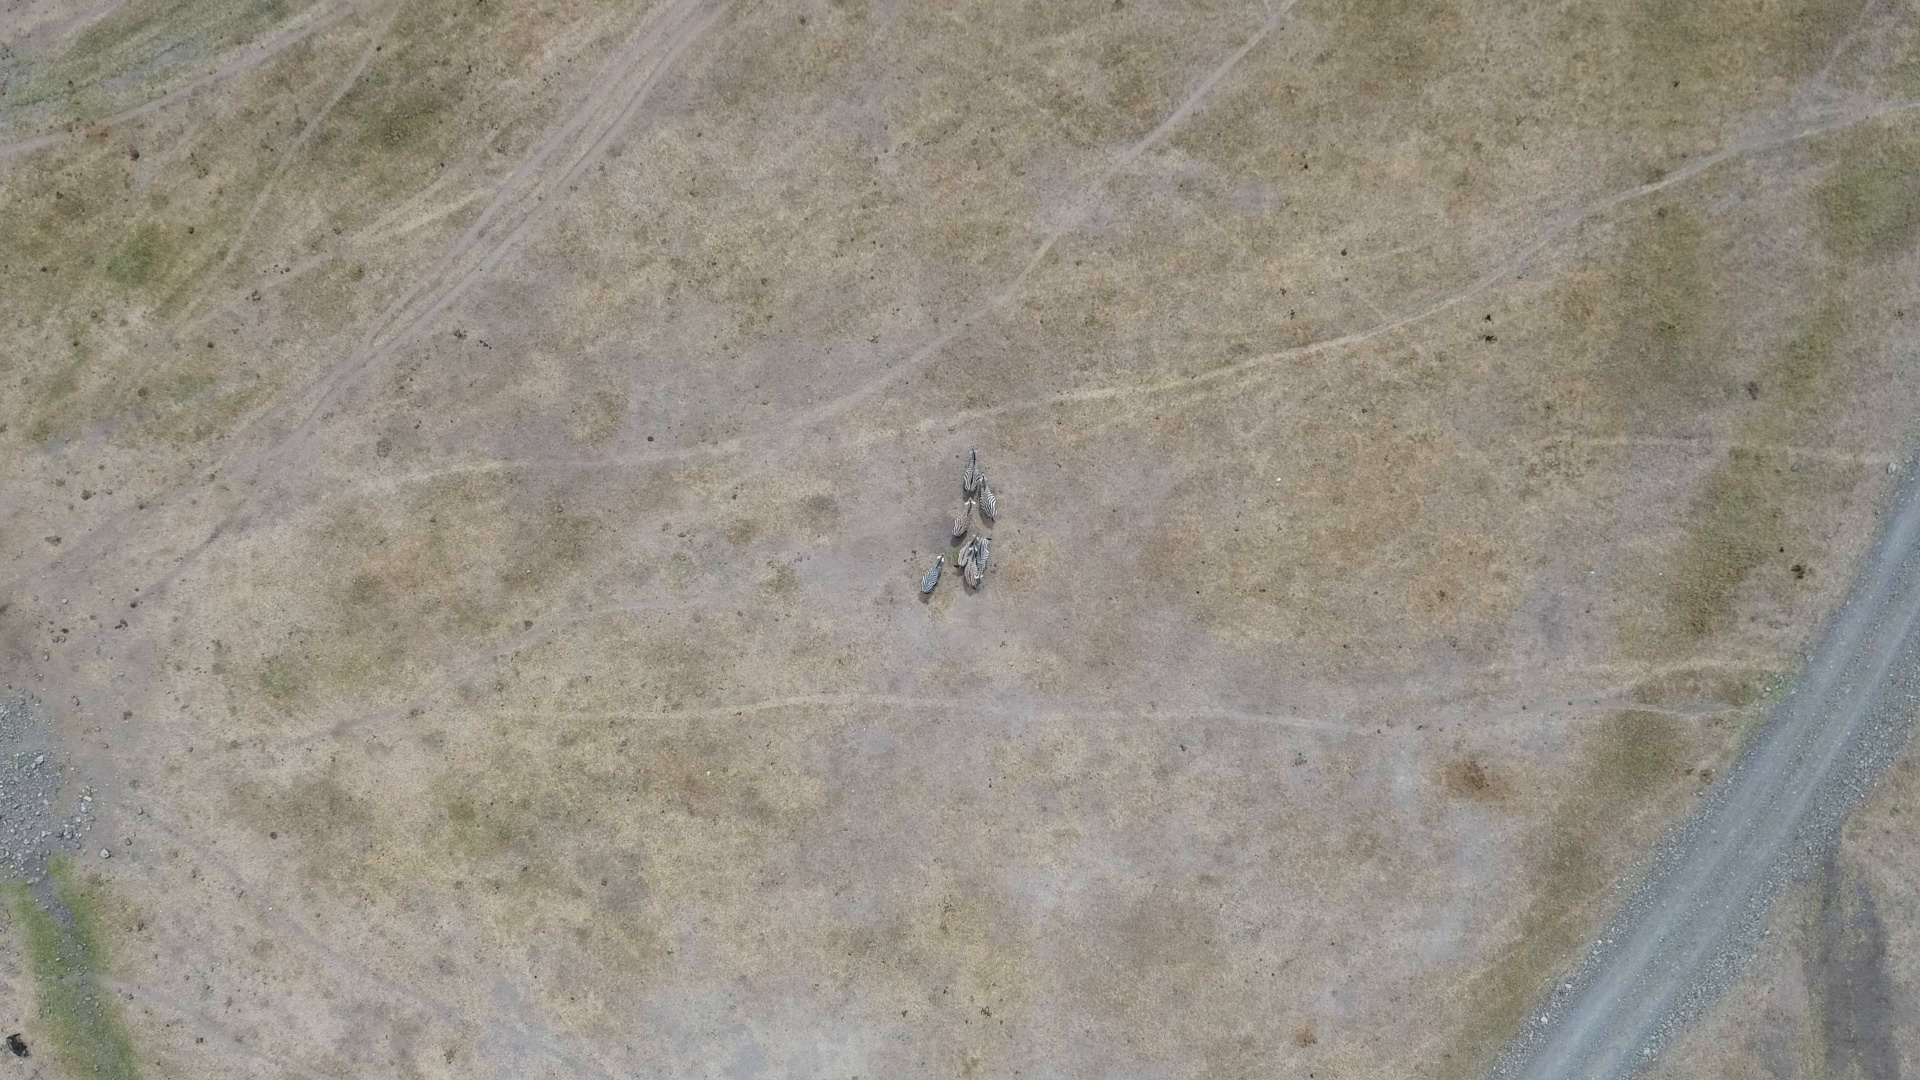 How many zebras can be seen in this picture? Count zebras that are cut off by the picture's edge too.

7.